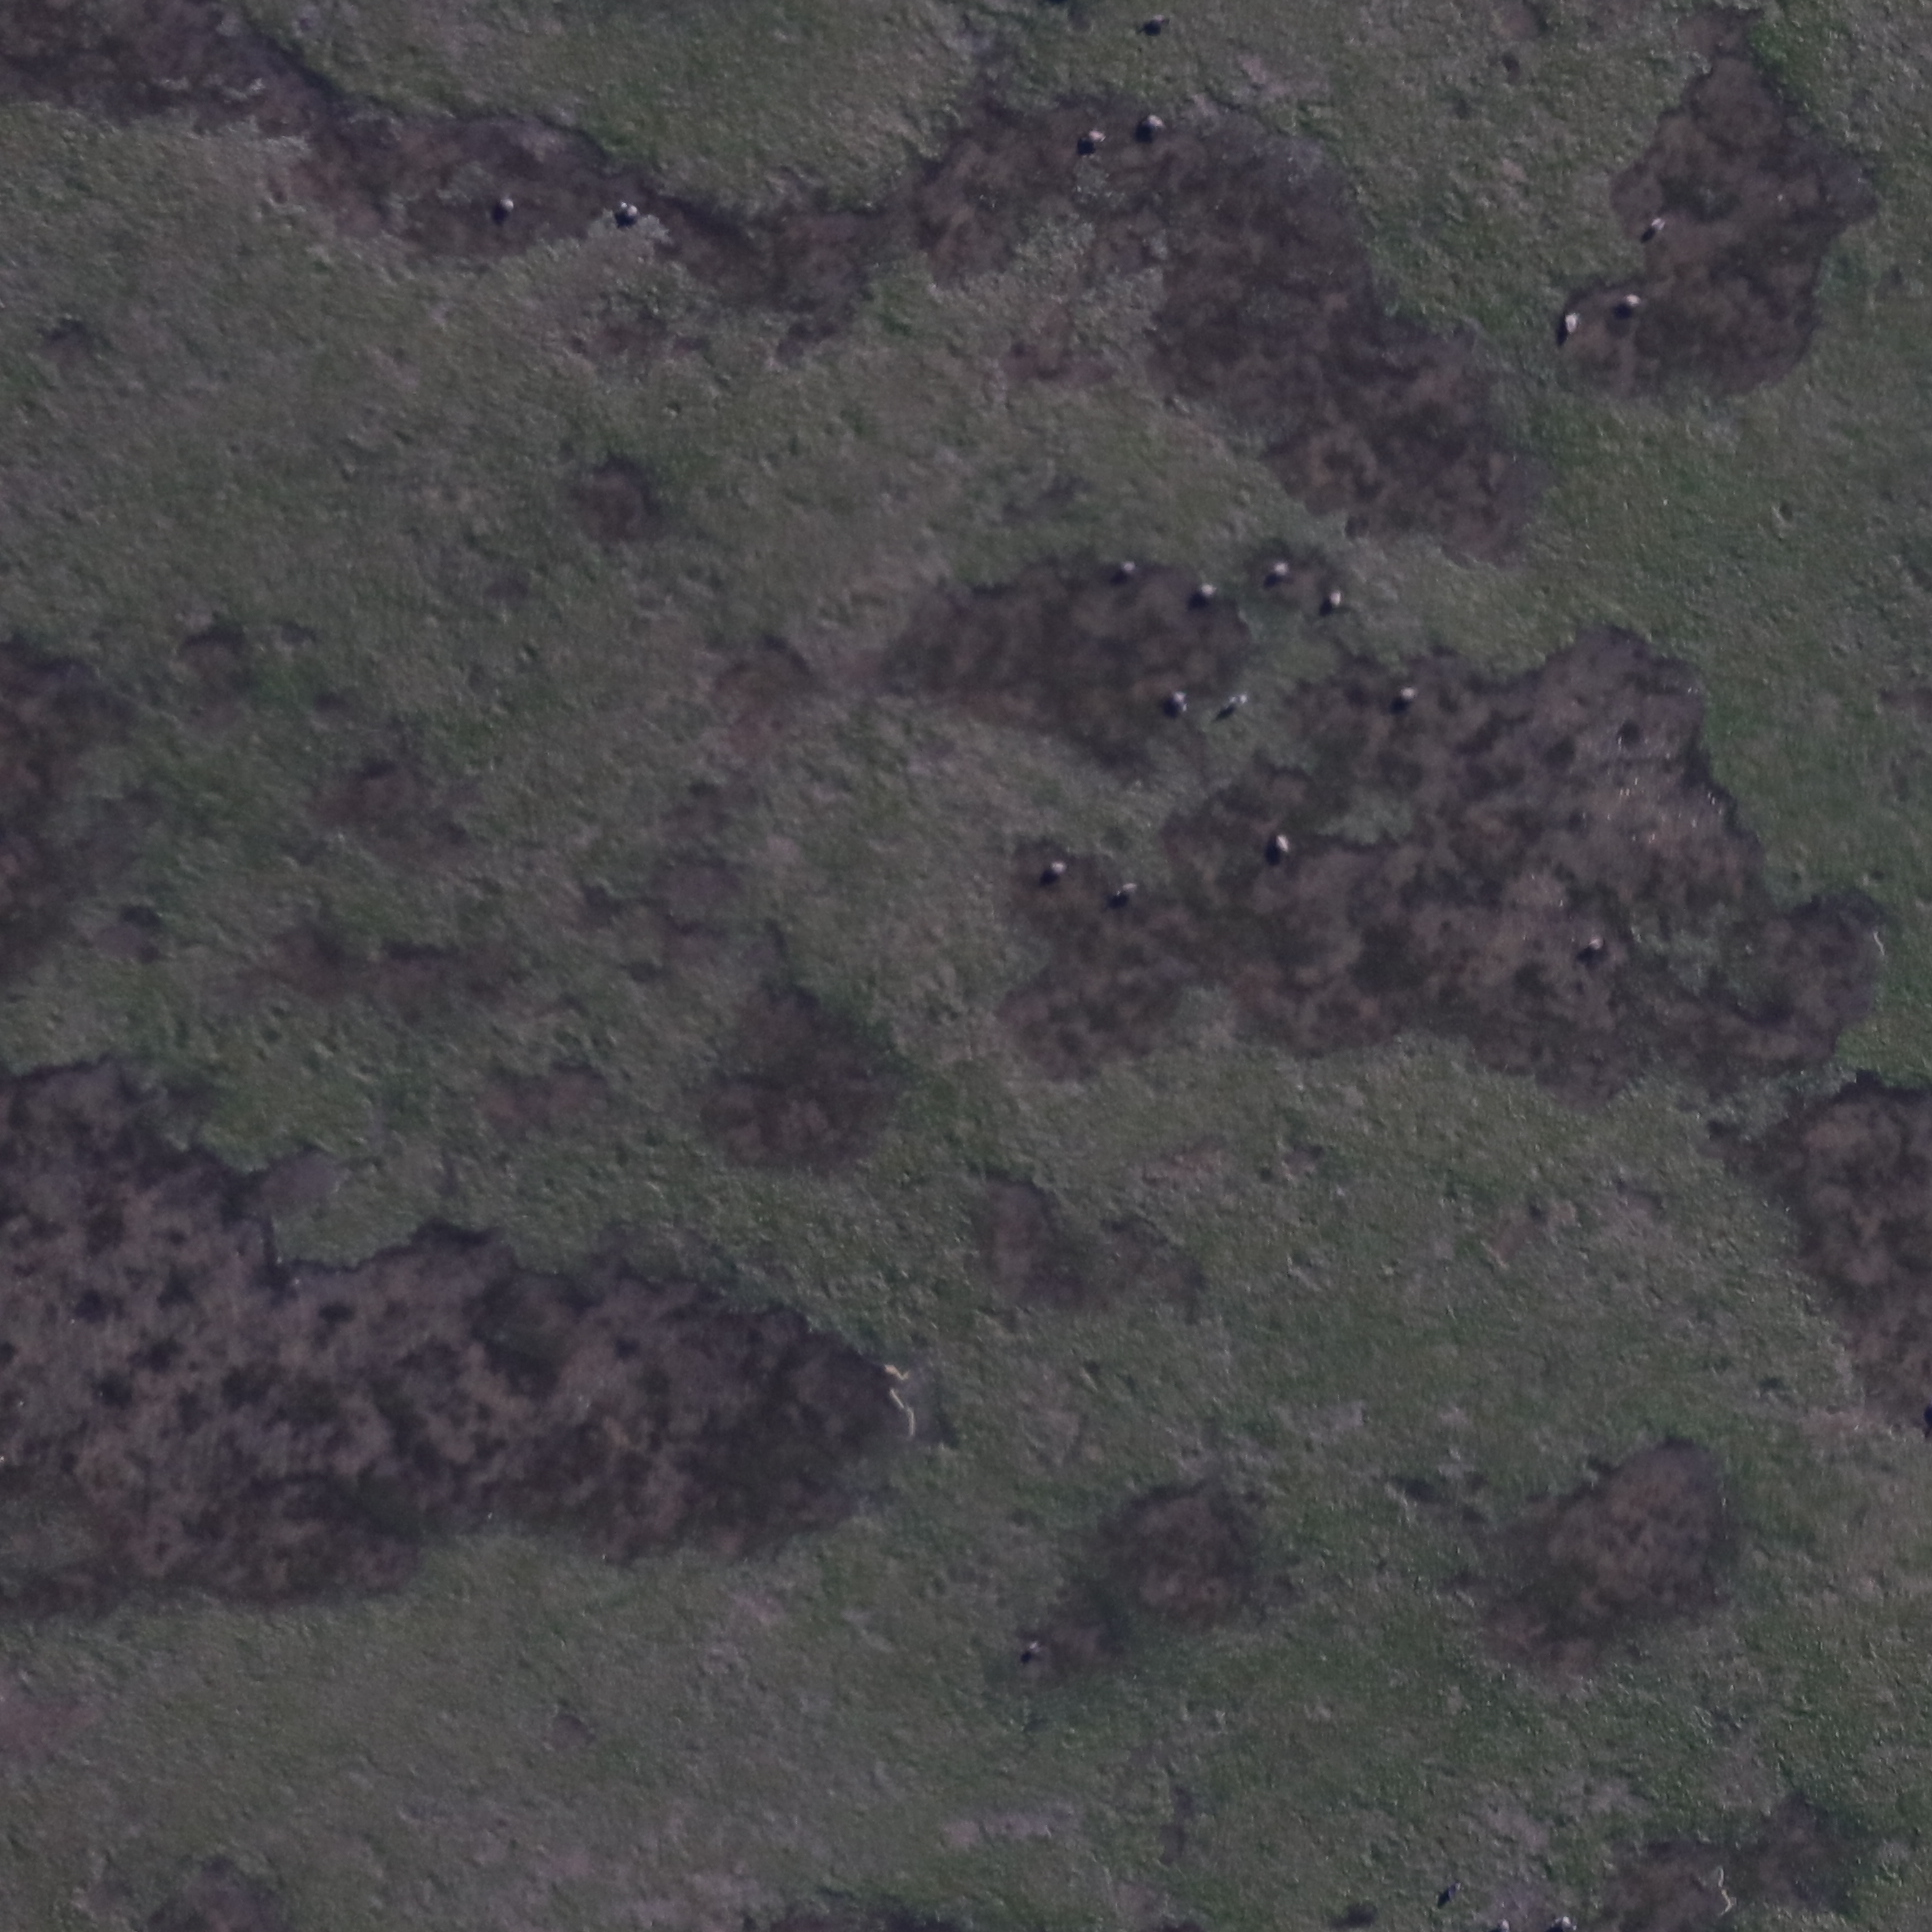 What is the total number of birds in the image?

23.